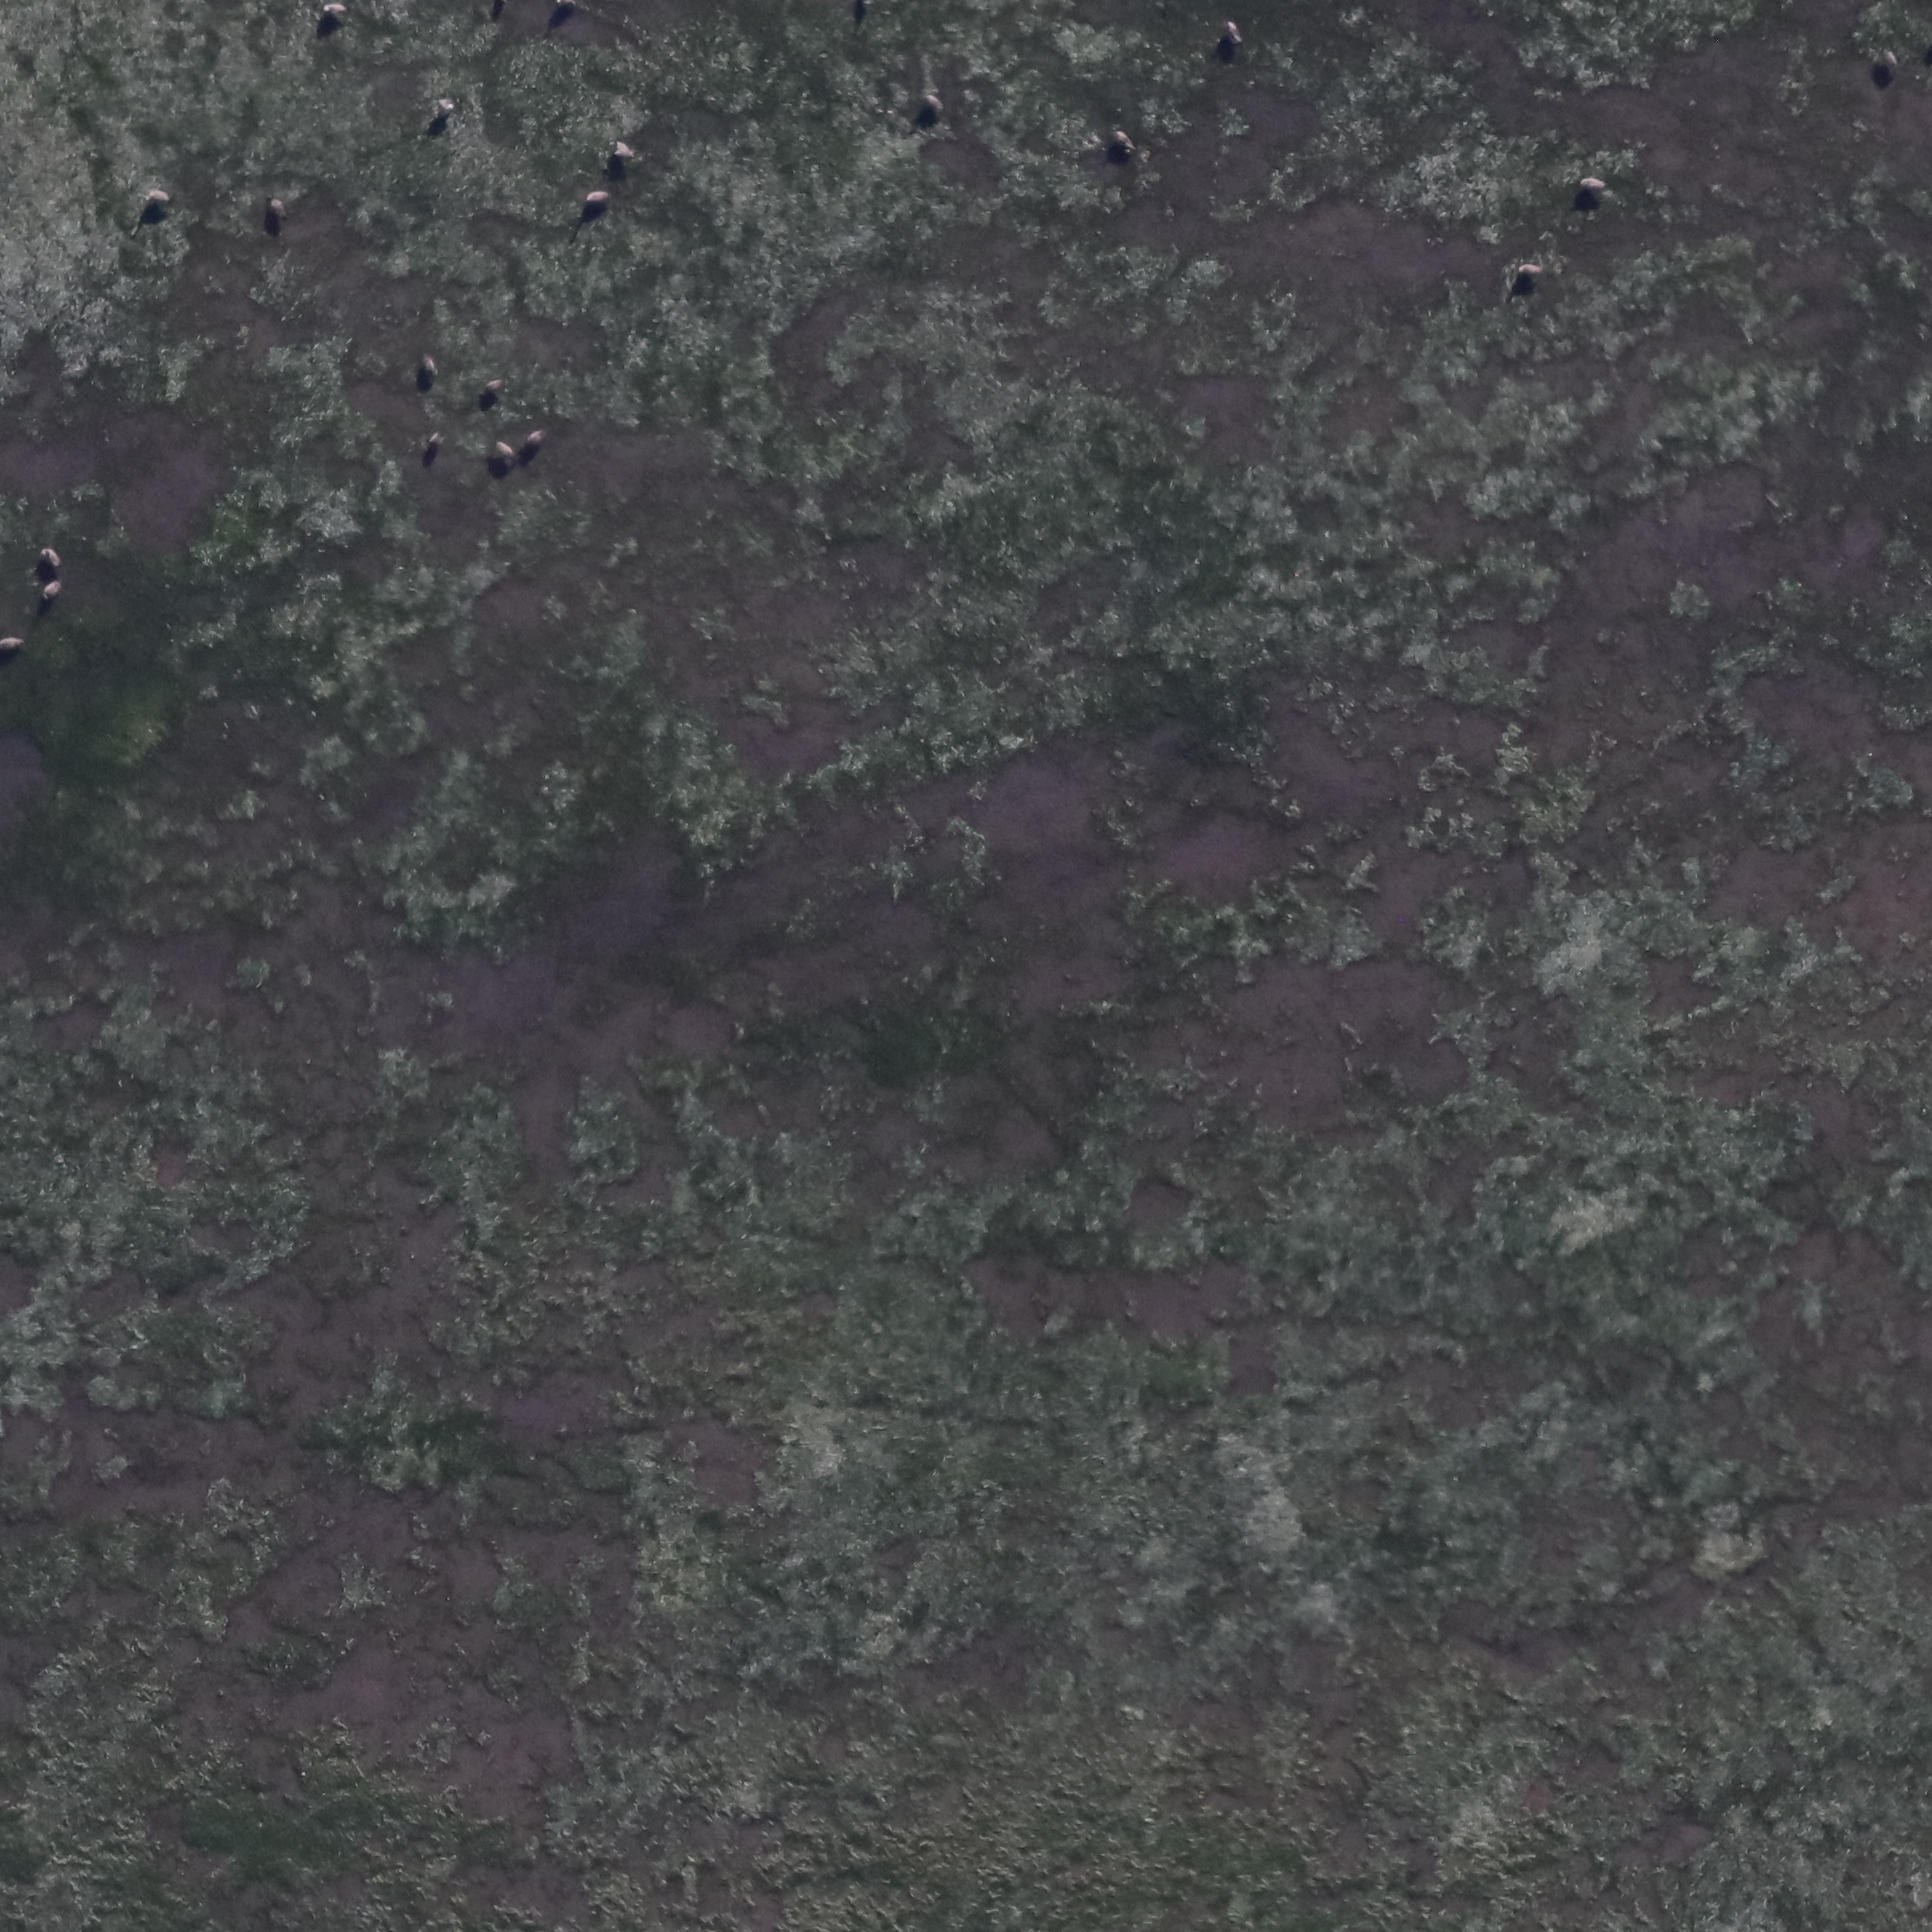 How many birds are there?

20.